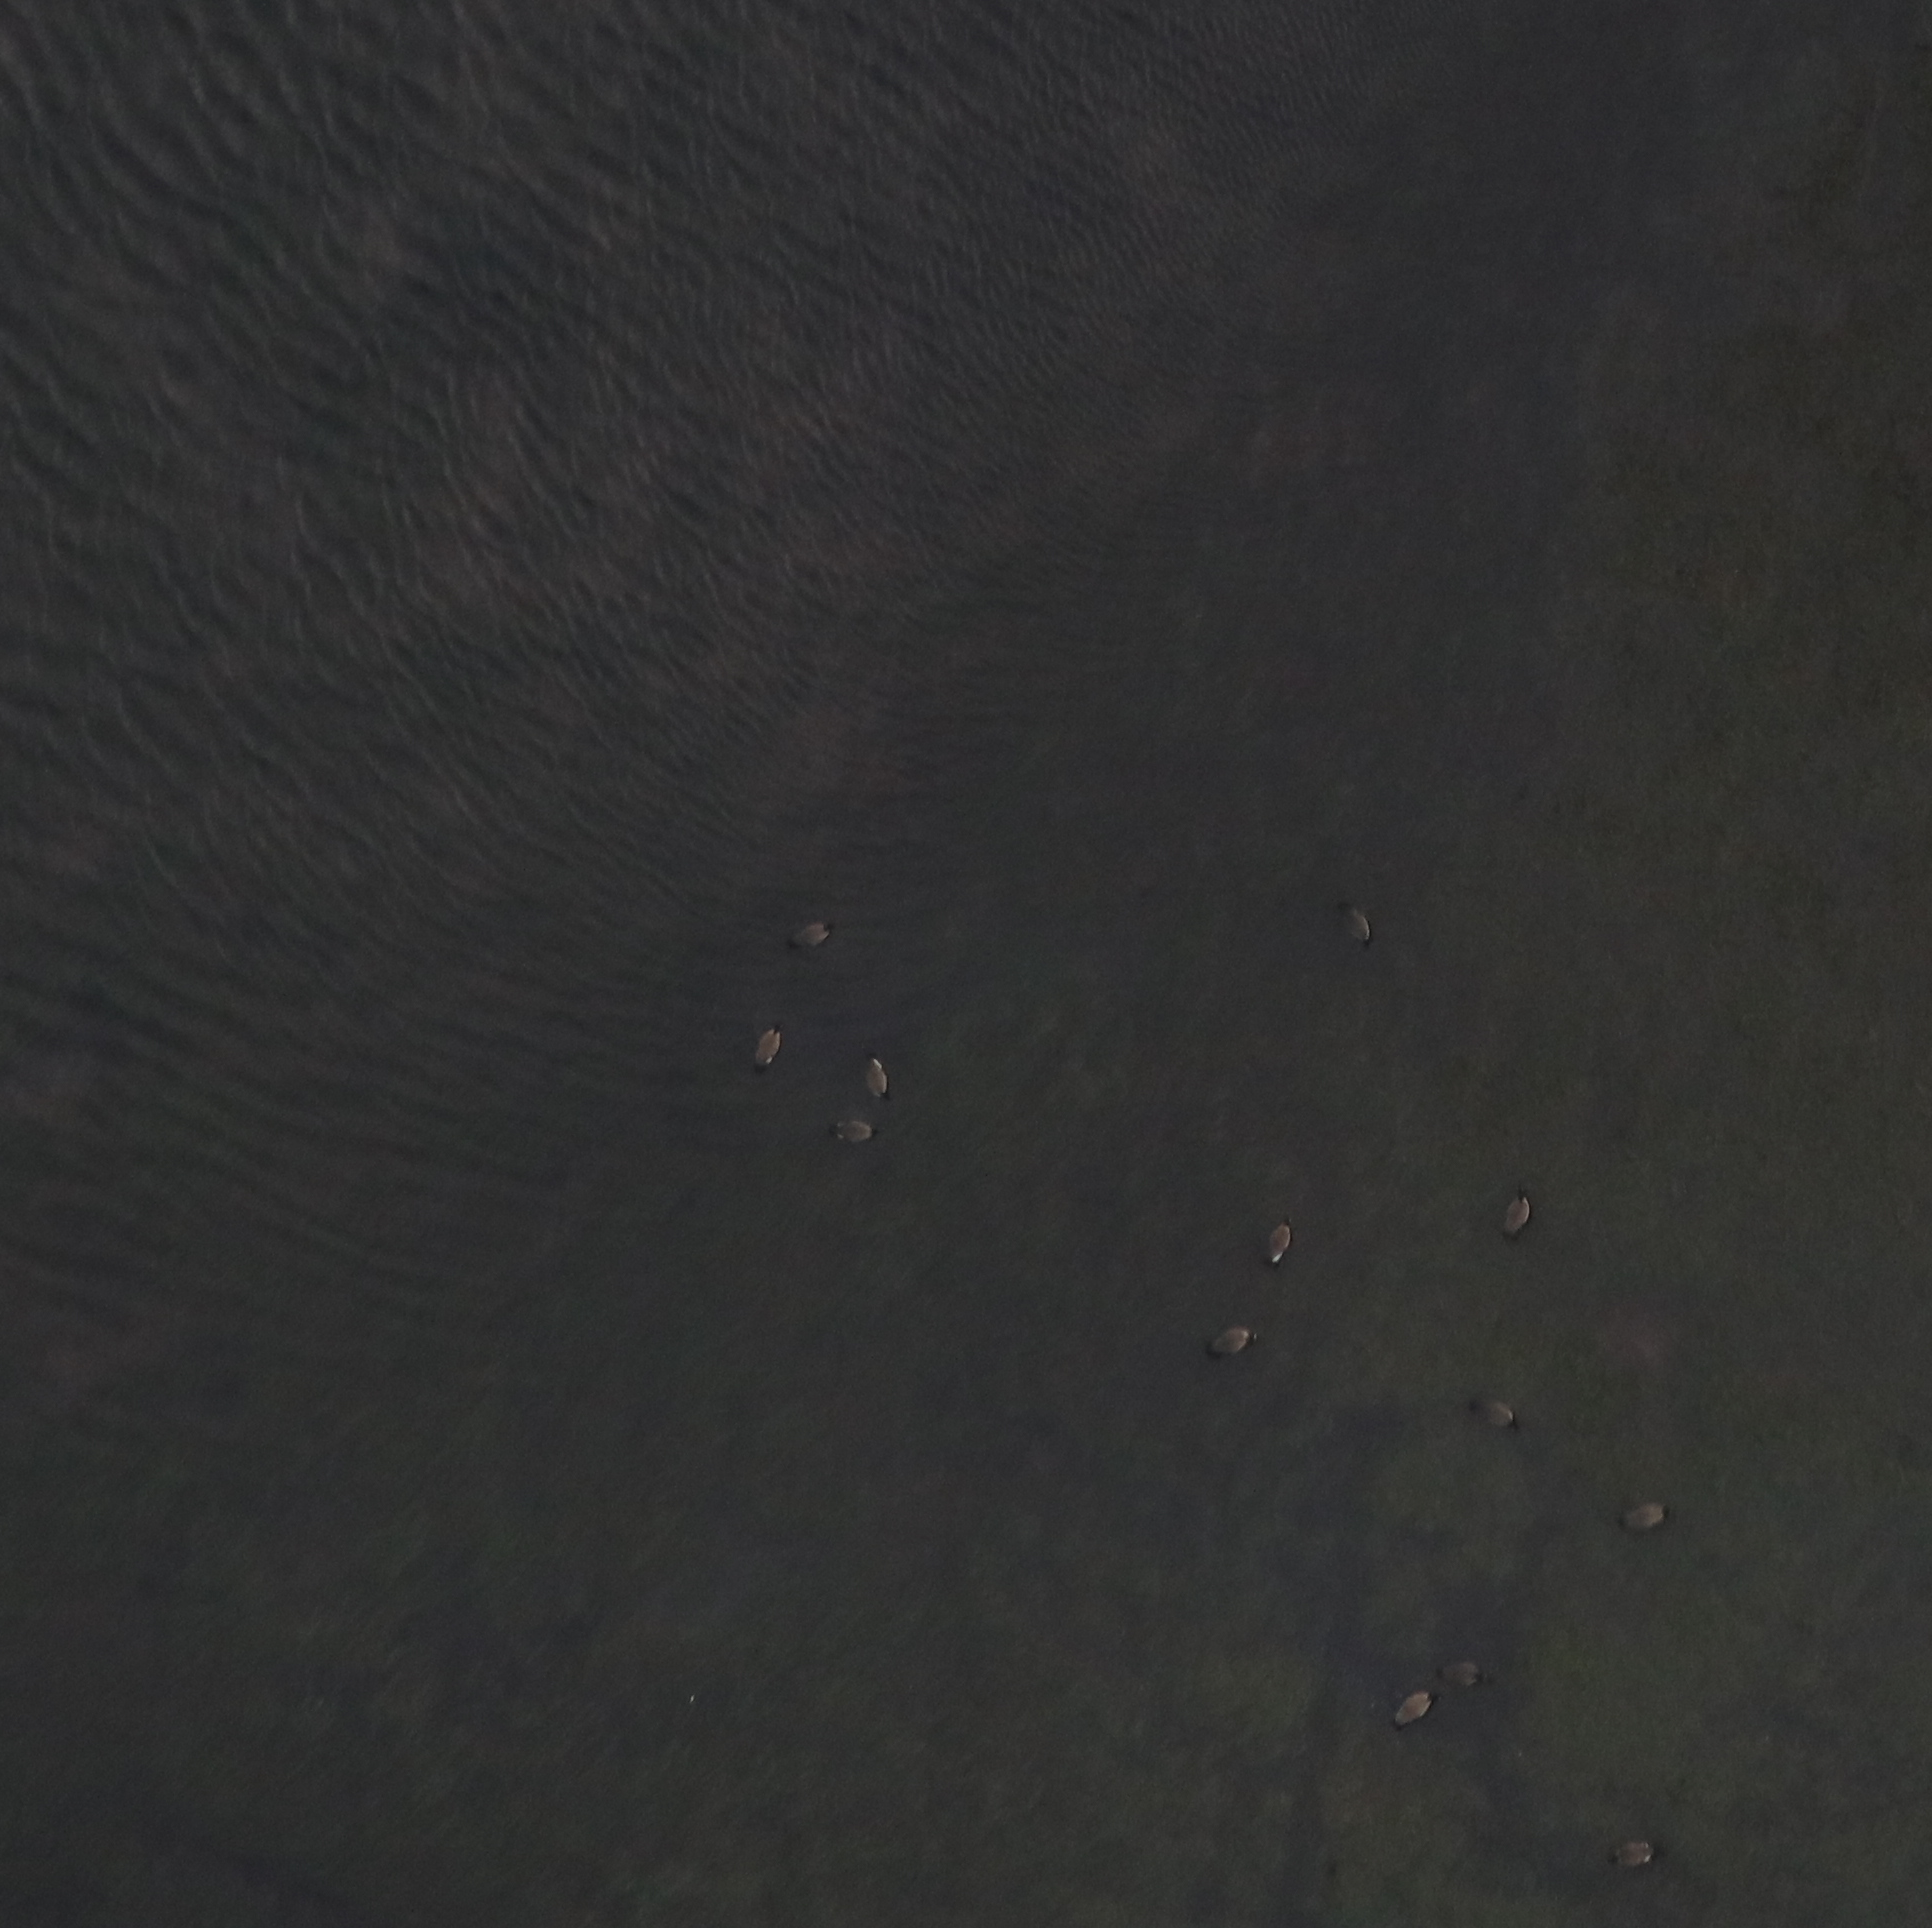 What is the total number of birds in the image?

13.